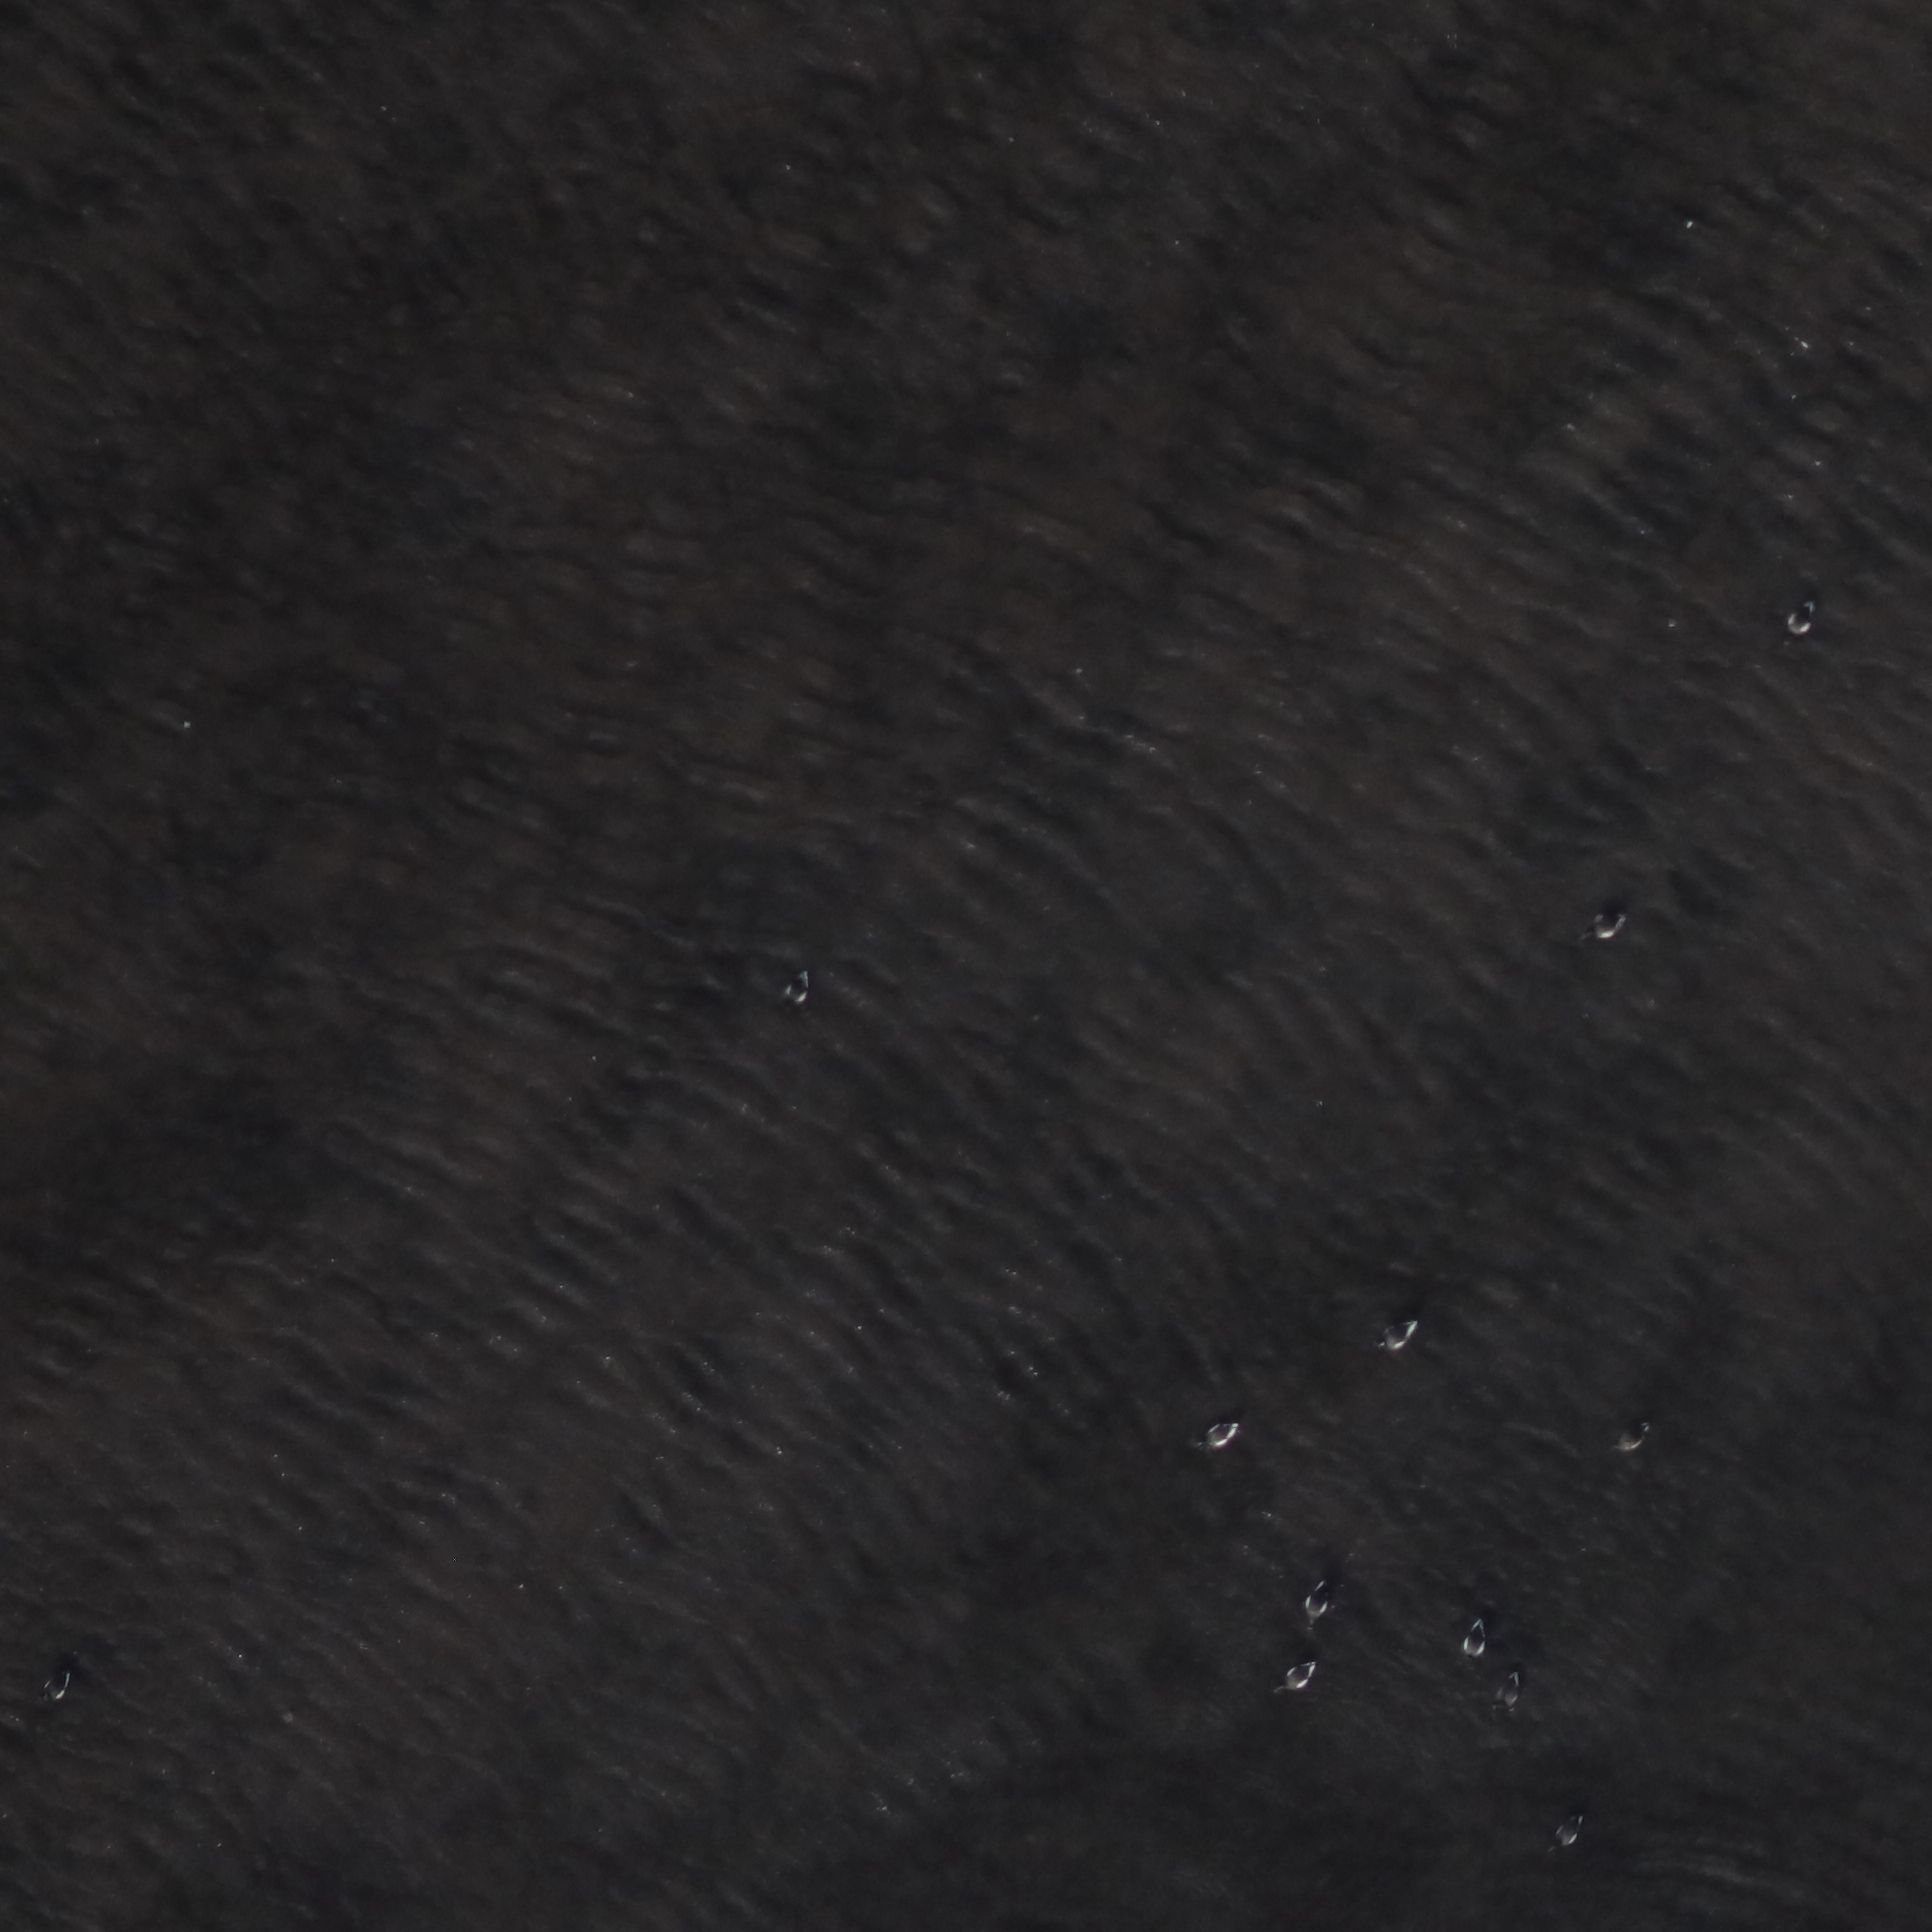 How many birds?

12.